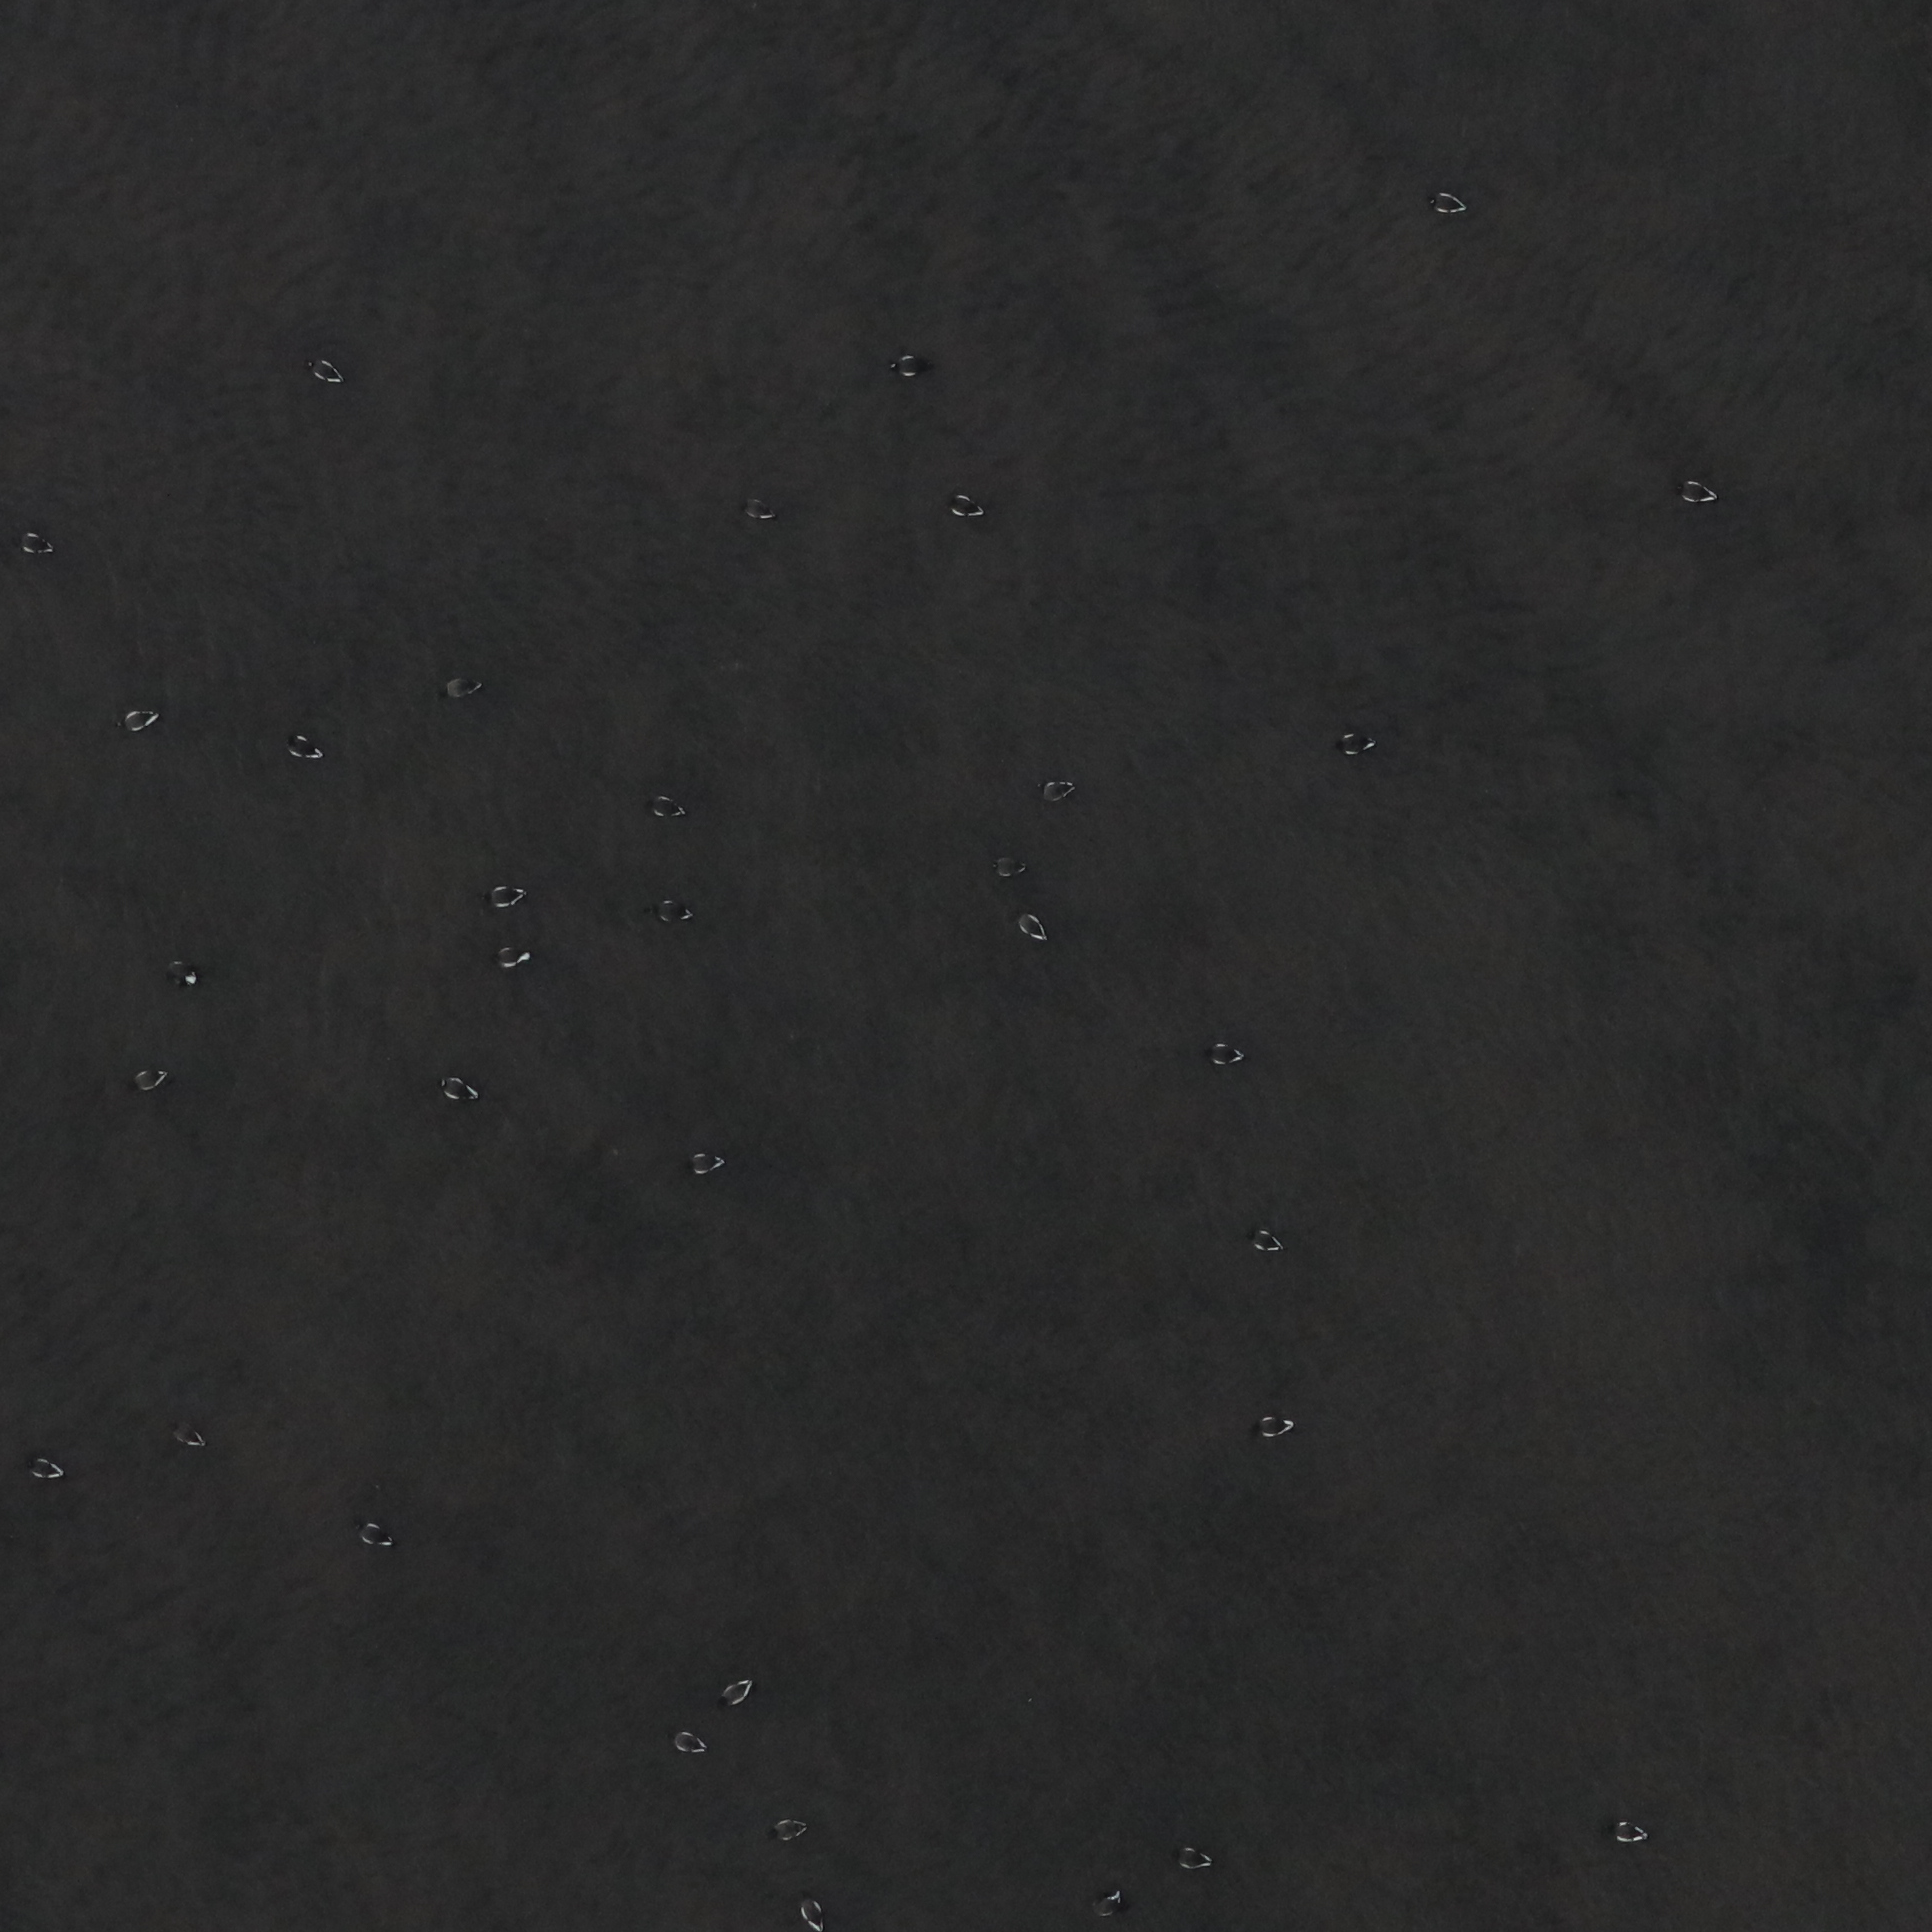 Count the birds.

35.